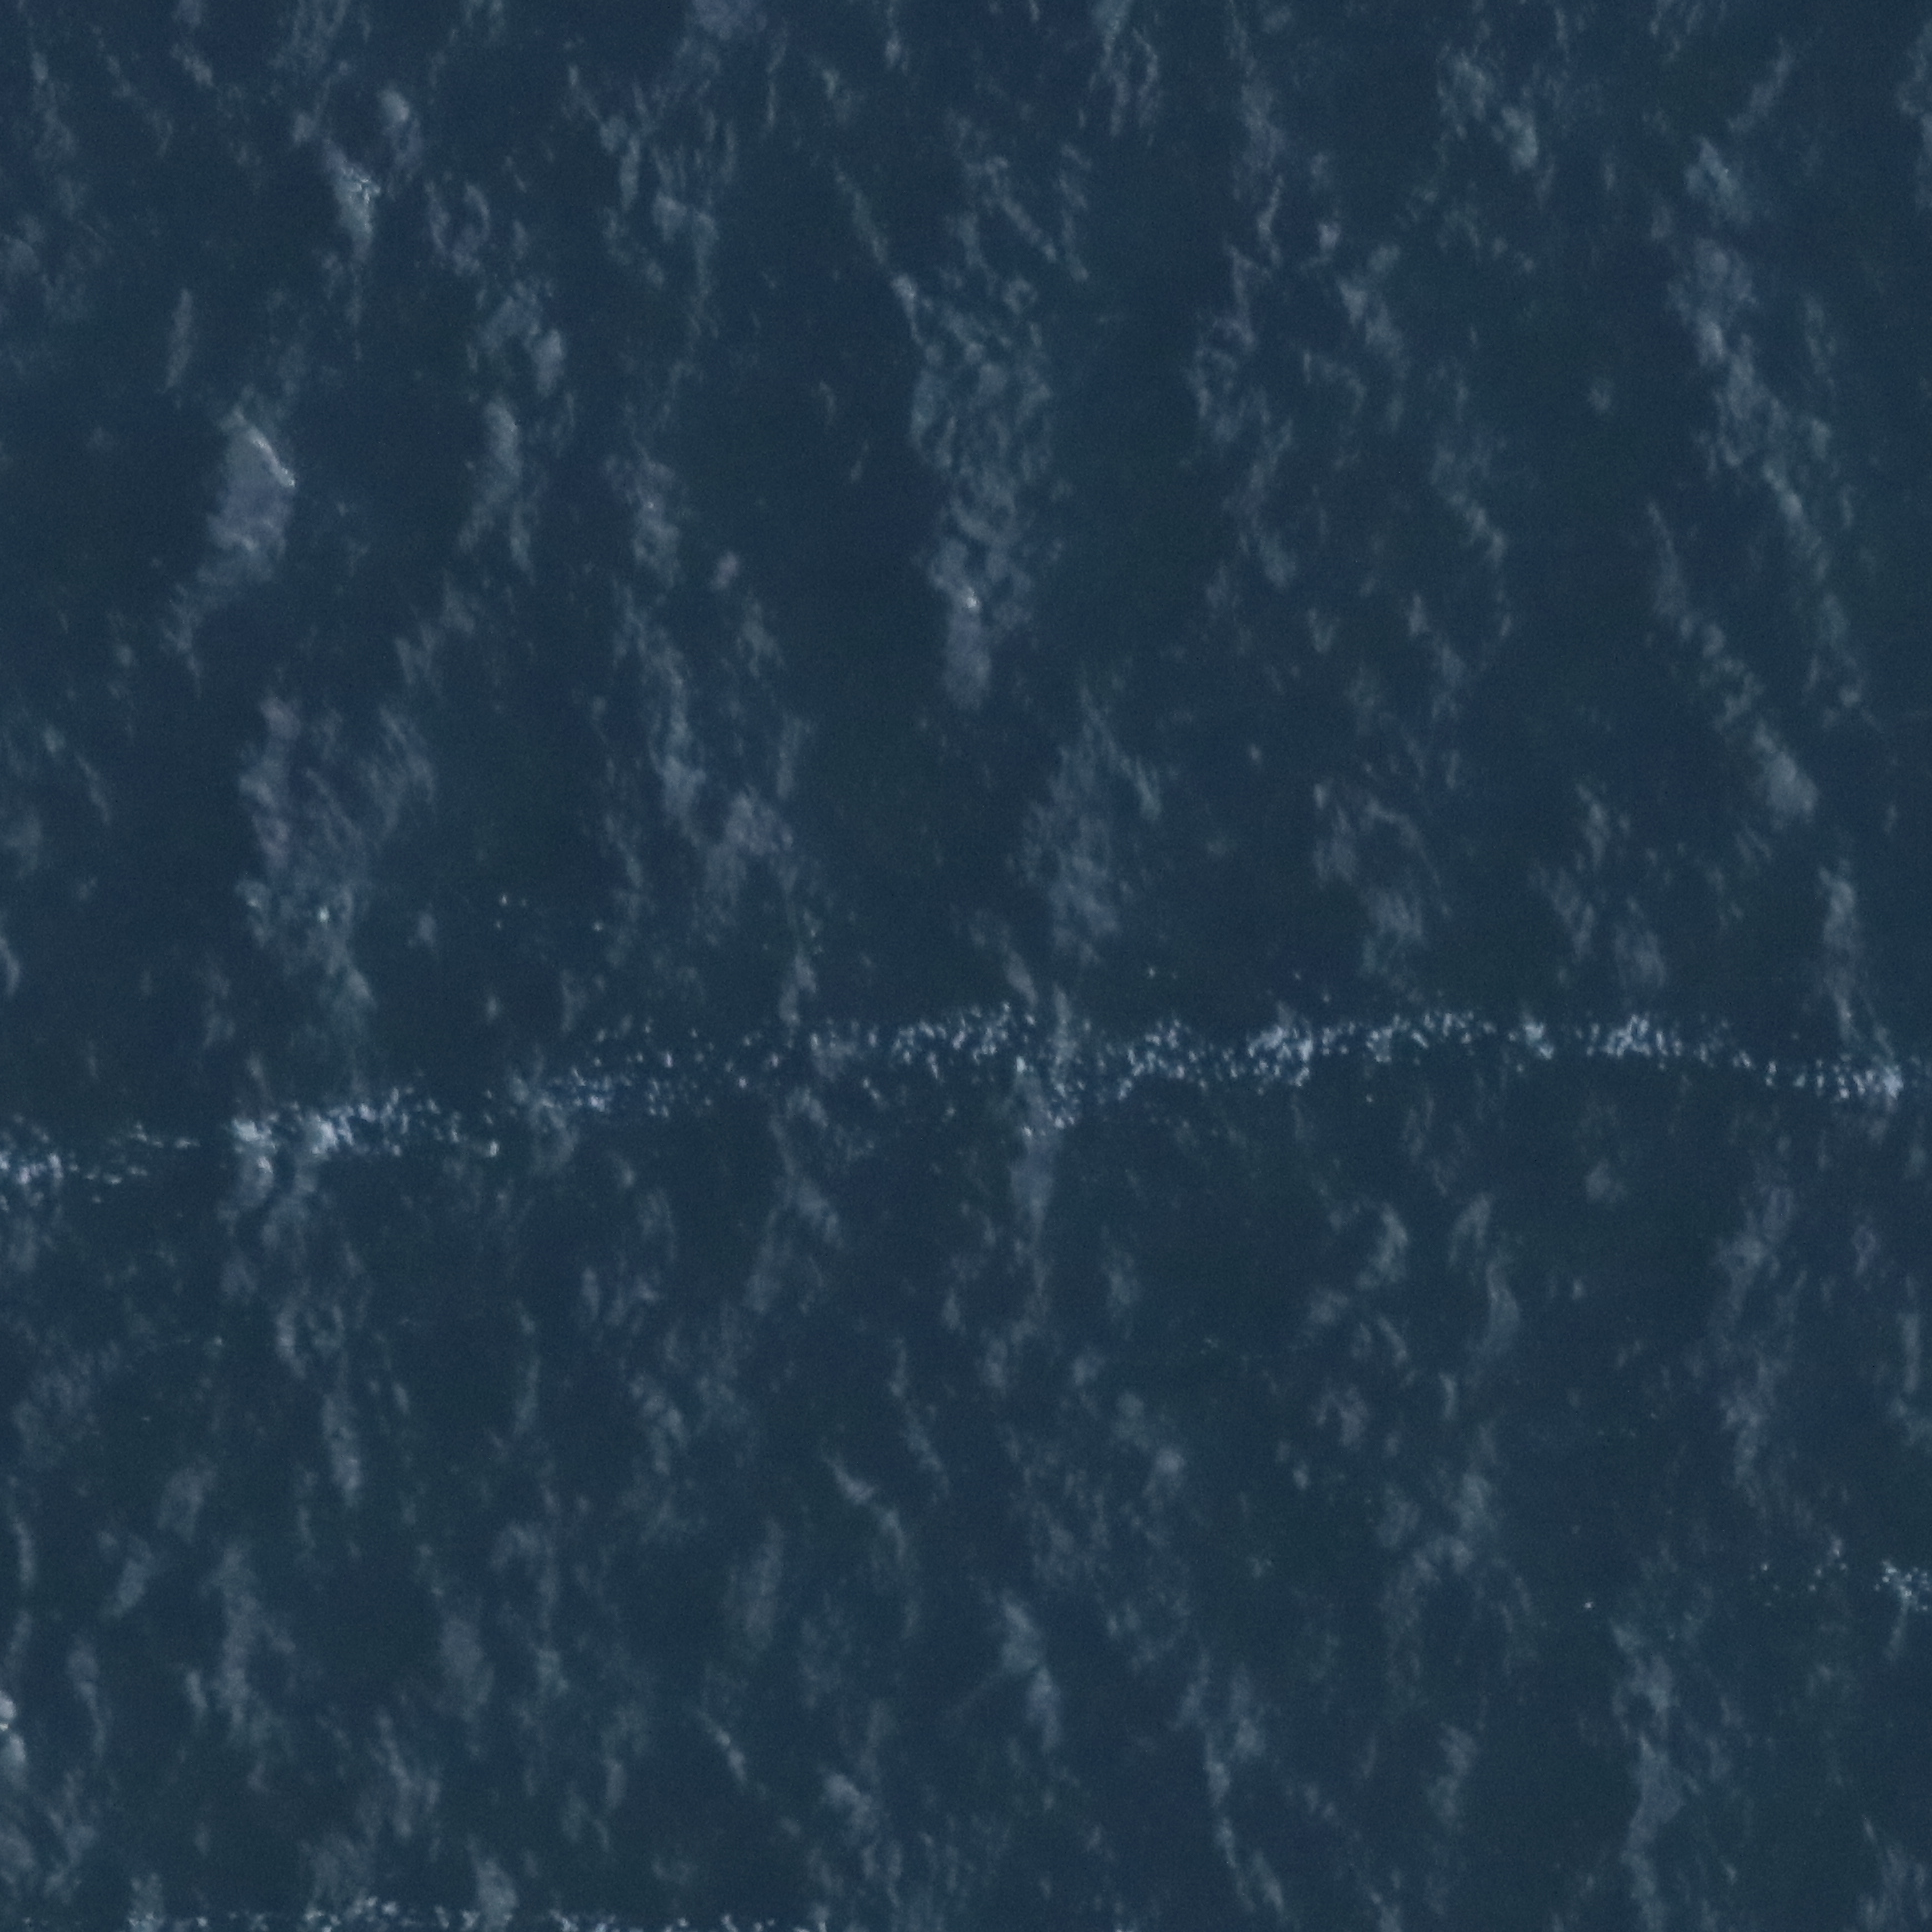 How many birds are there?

0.